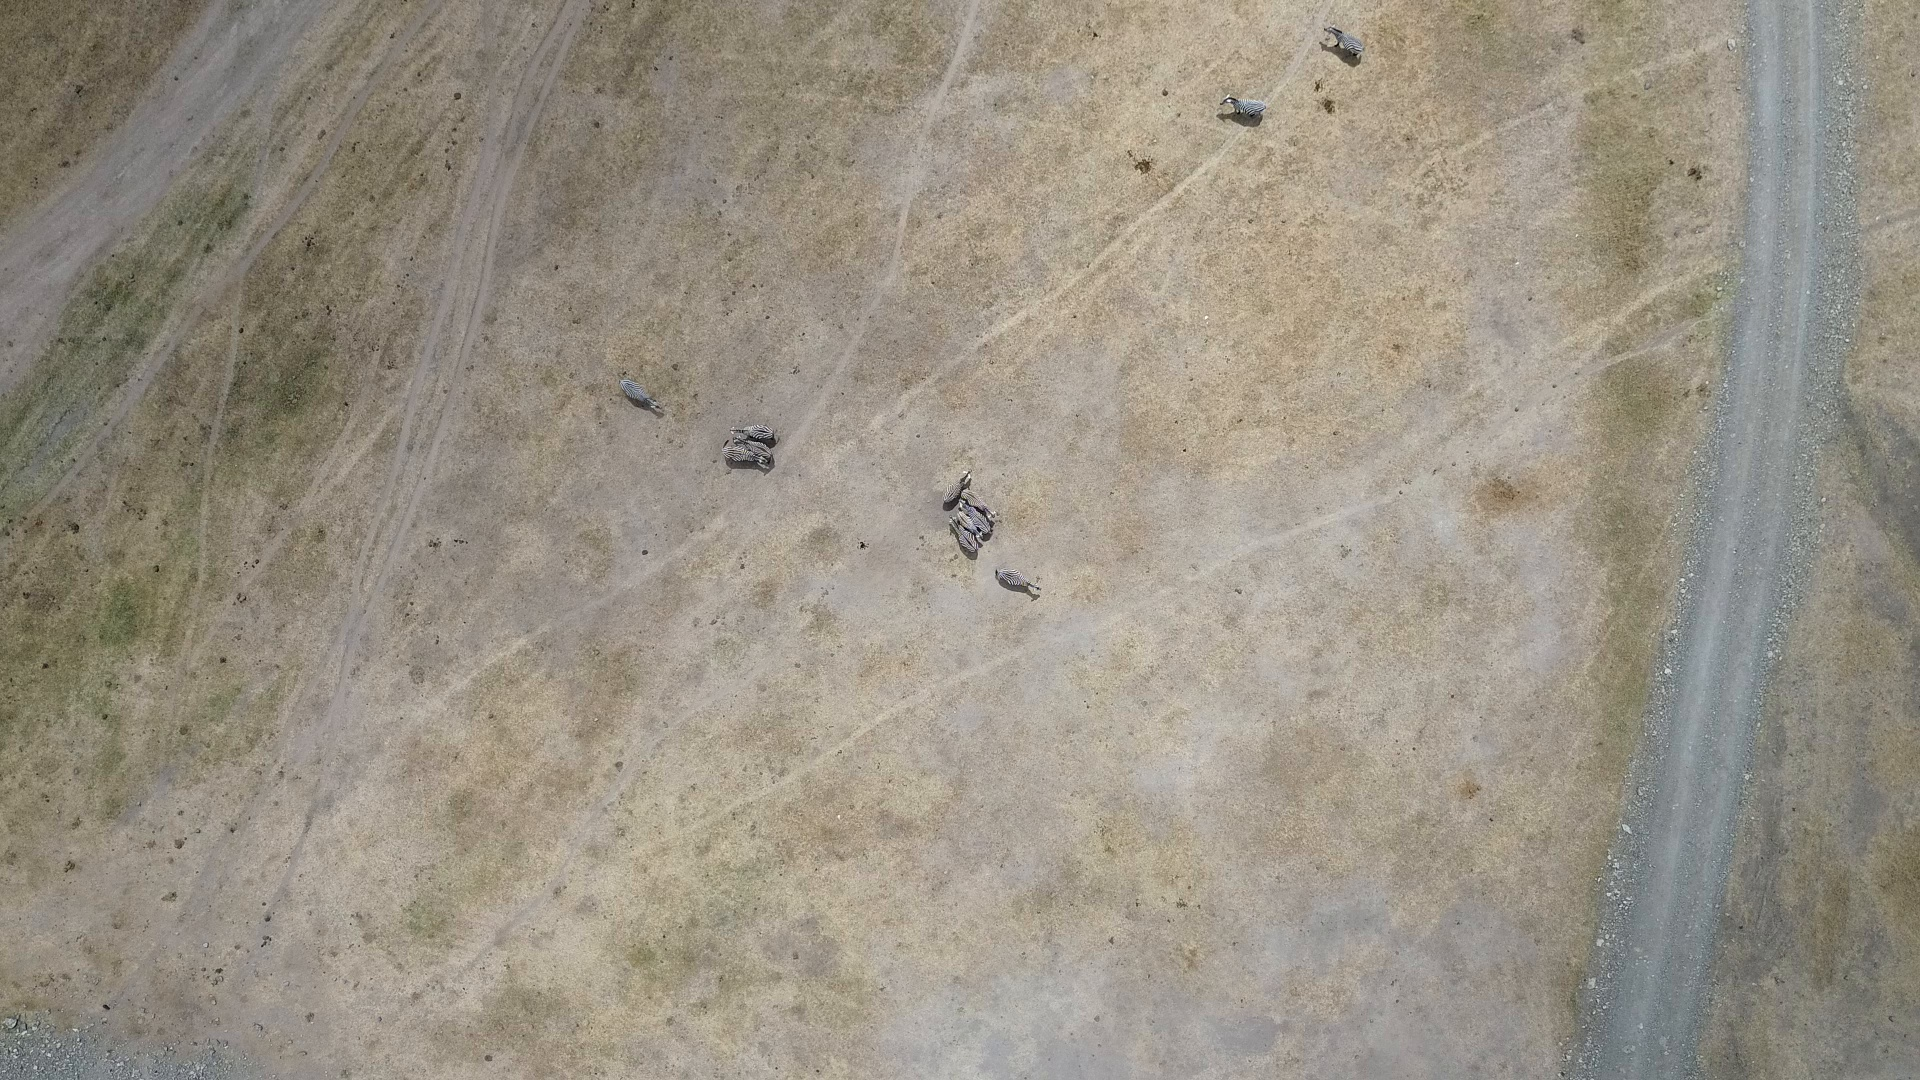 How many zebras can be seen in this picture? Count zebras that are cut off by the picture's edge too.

12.